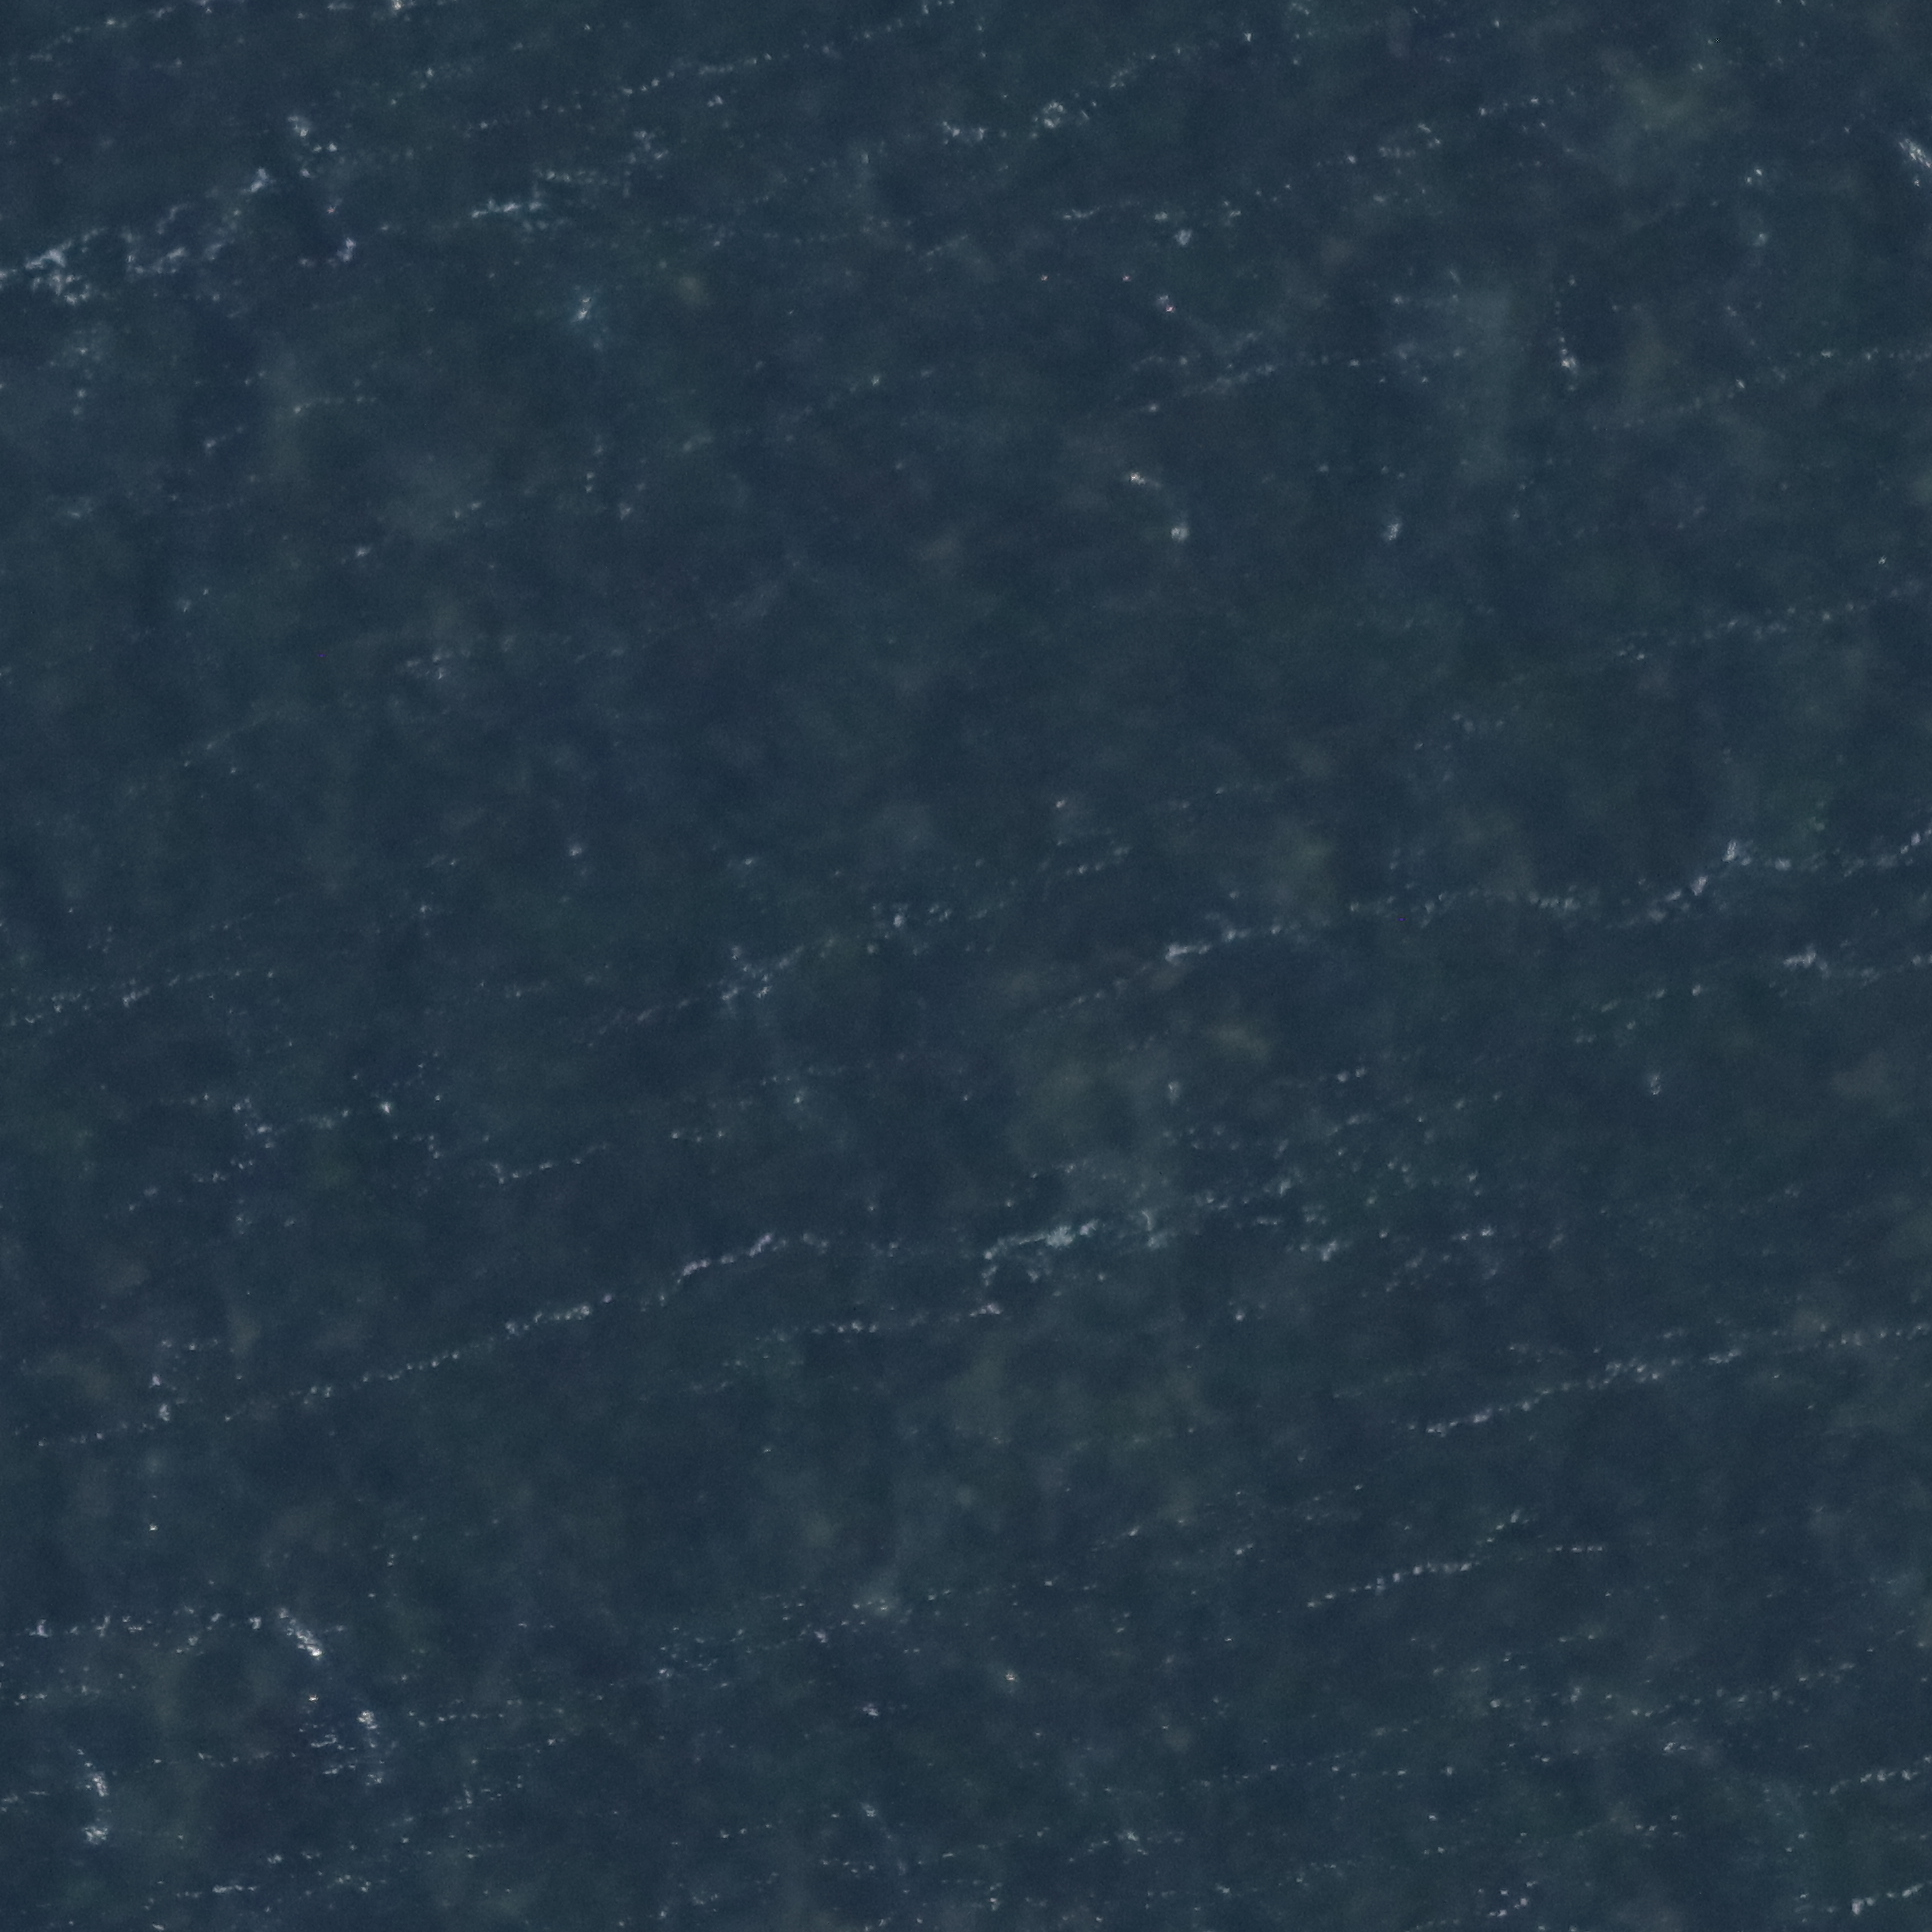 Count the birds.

0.